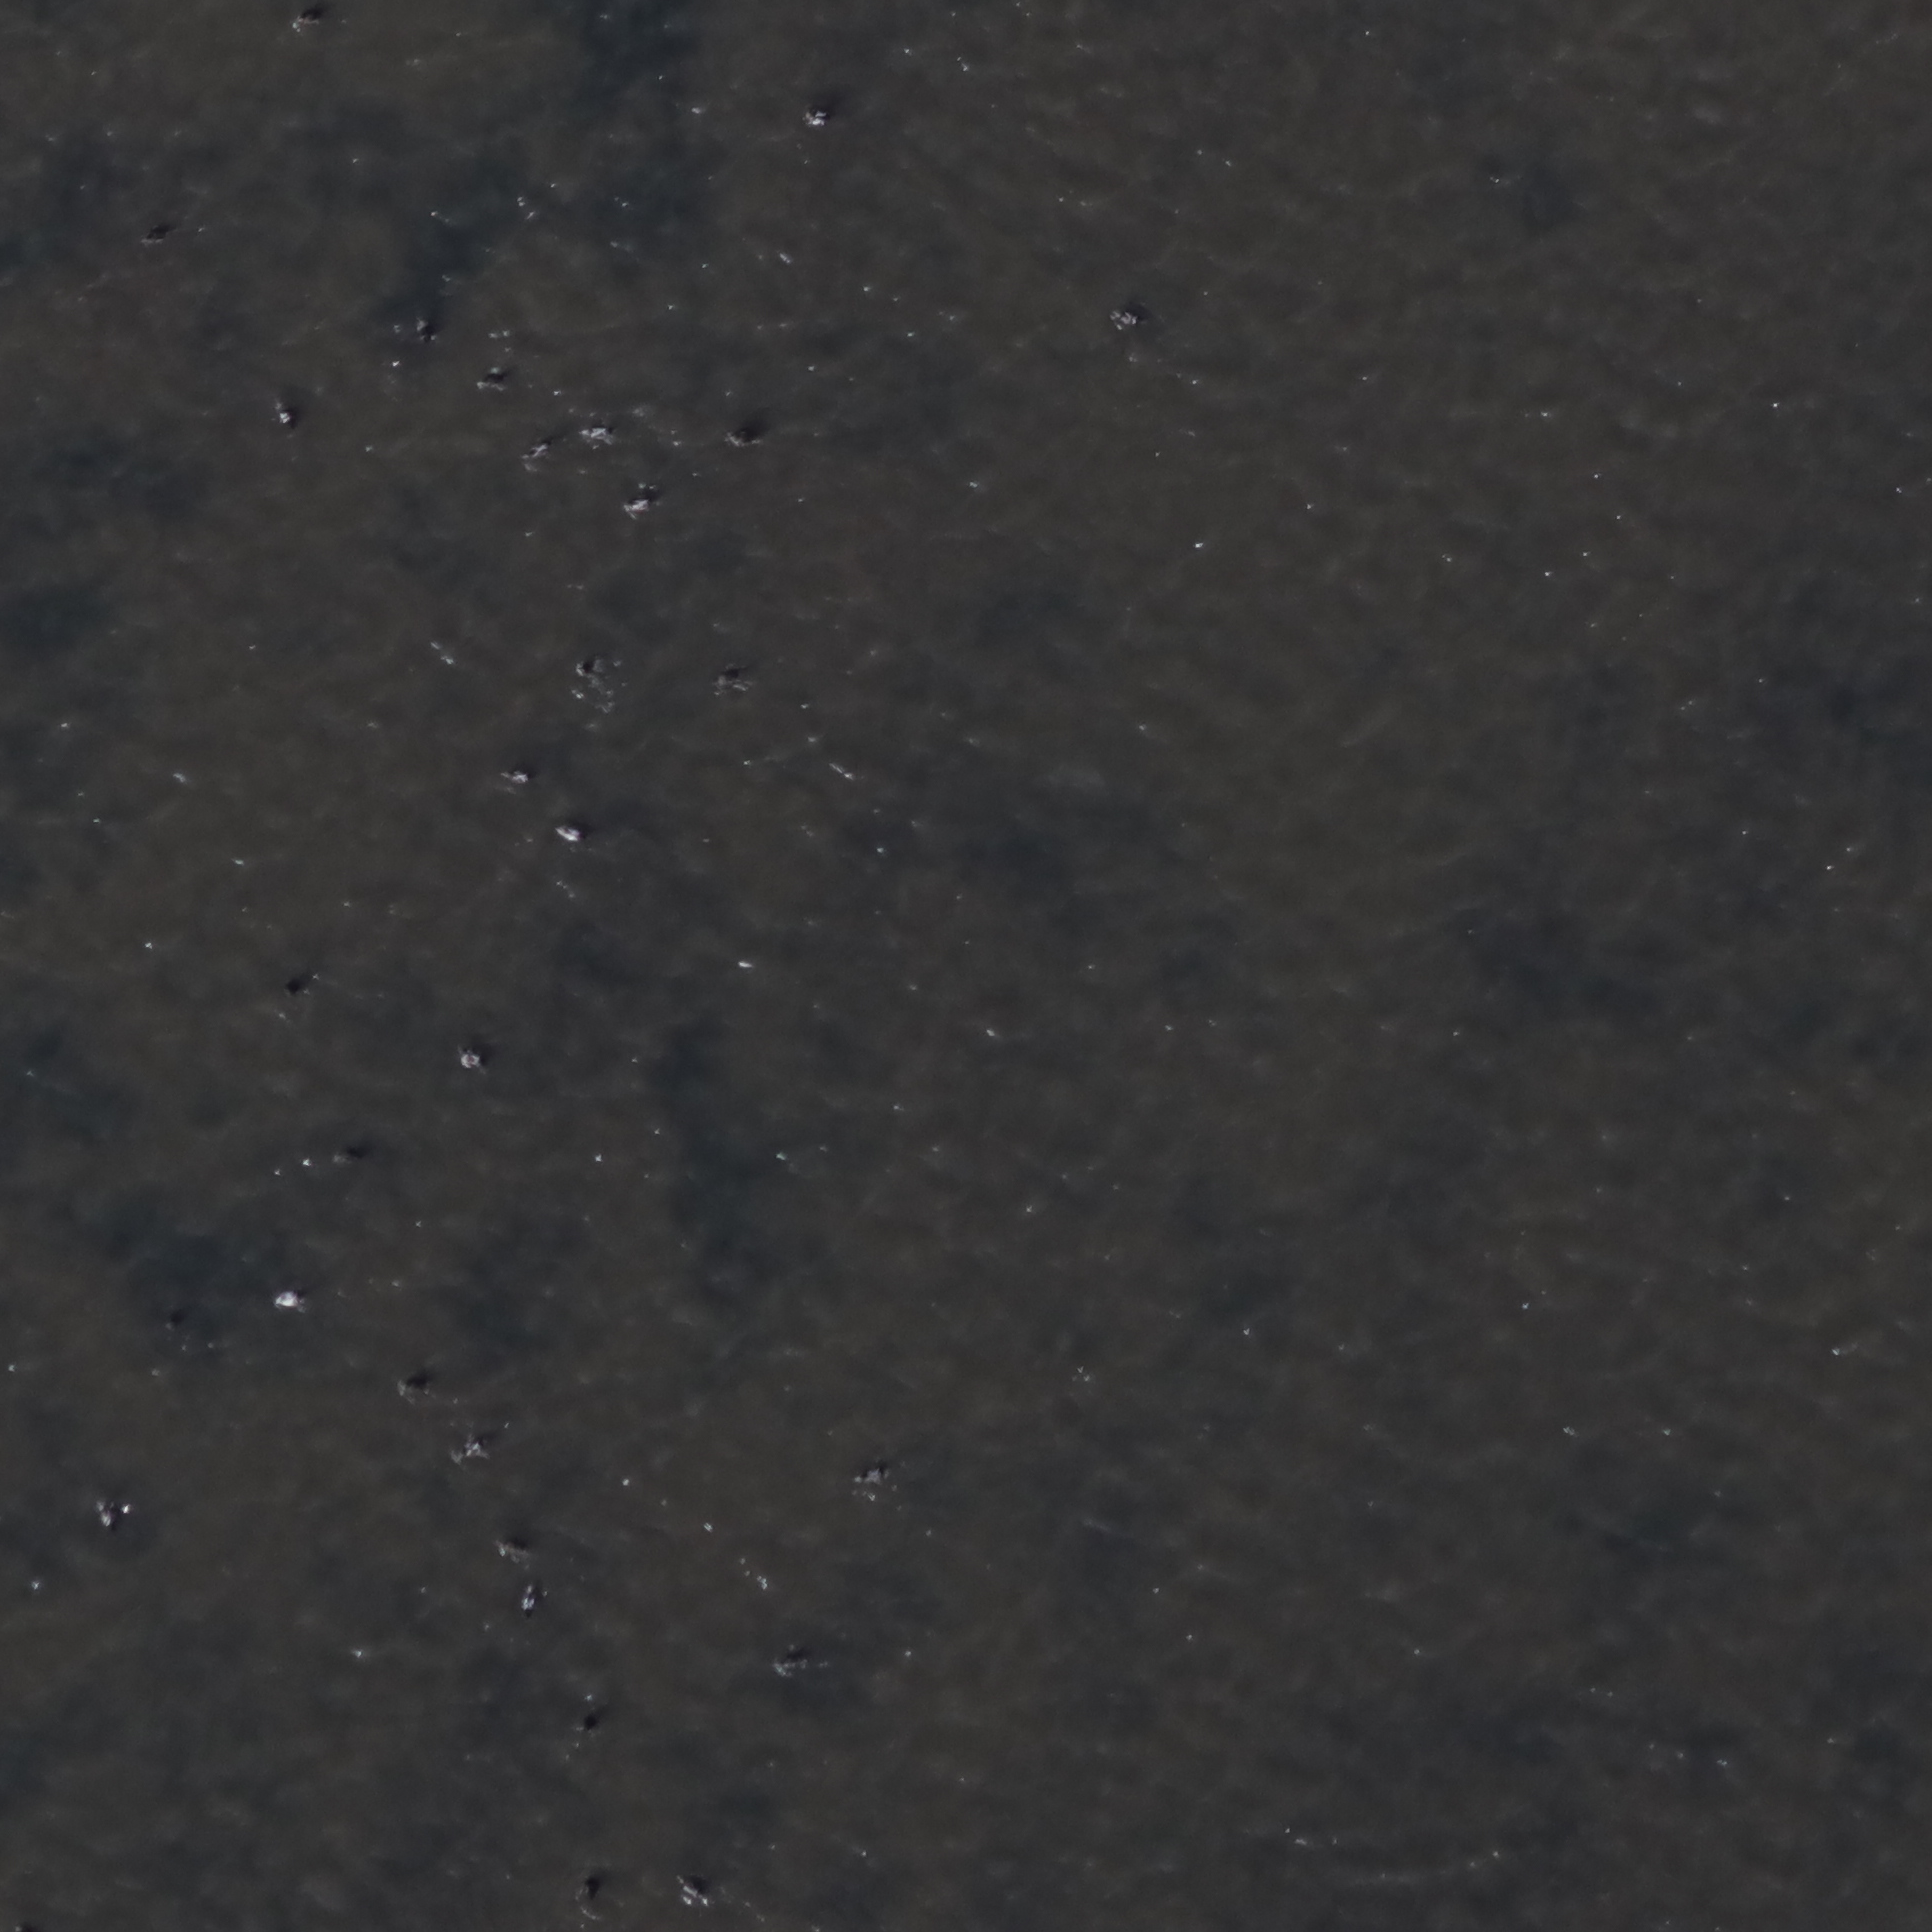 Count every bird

30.